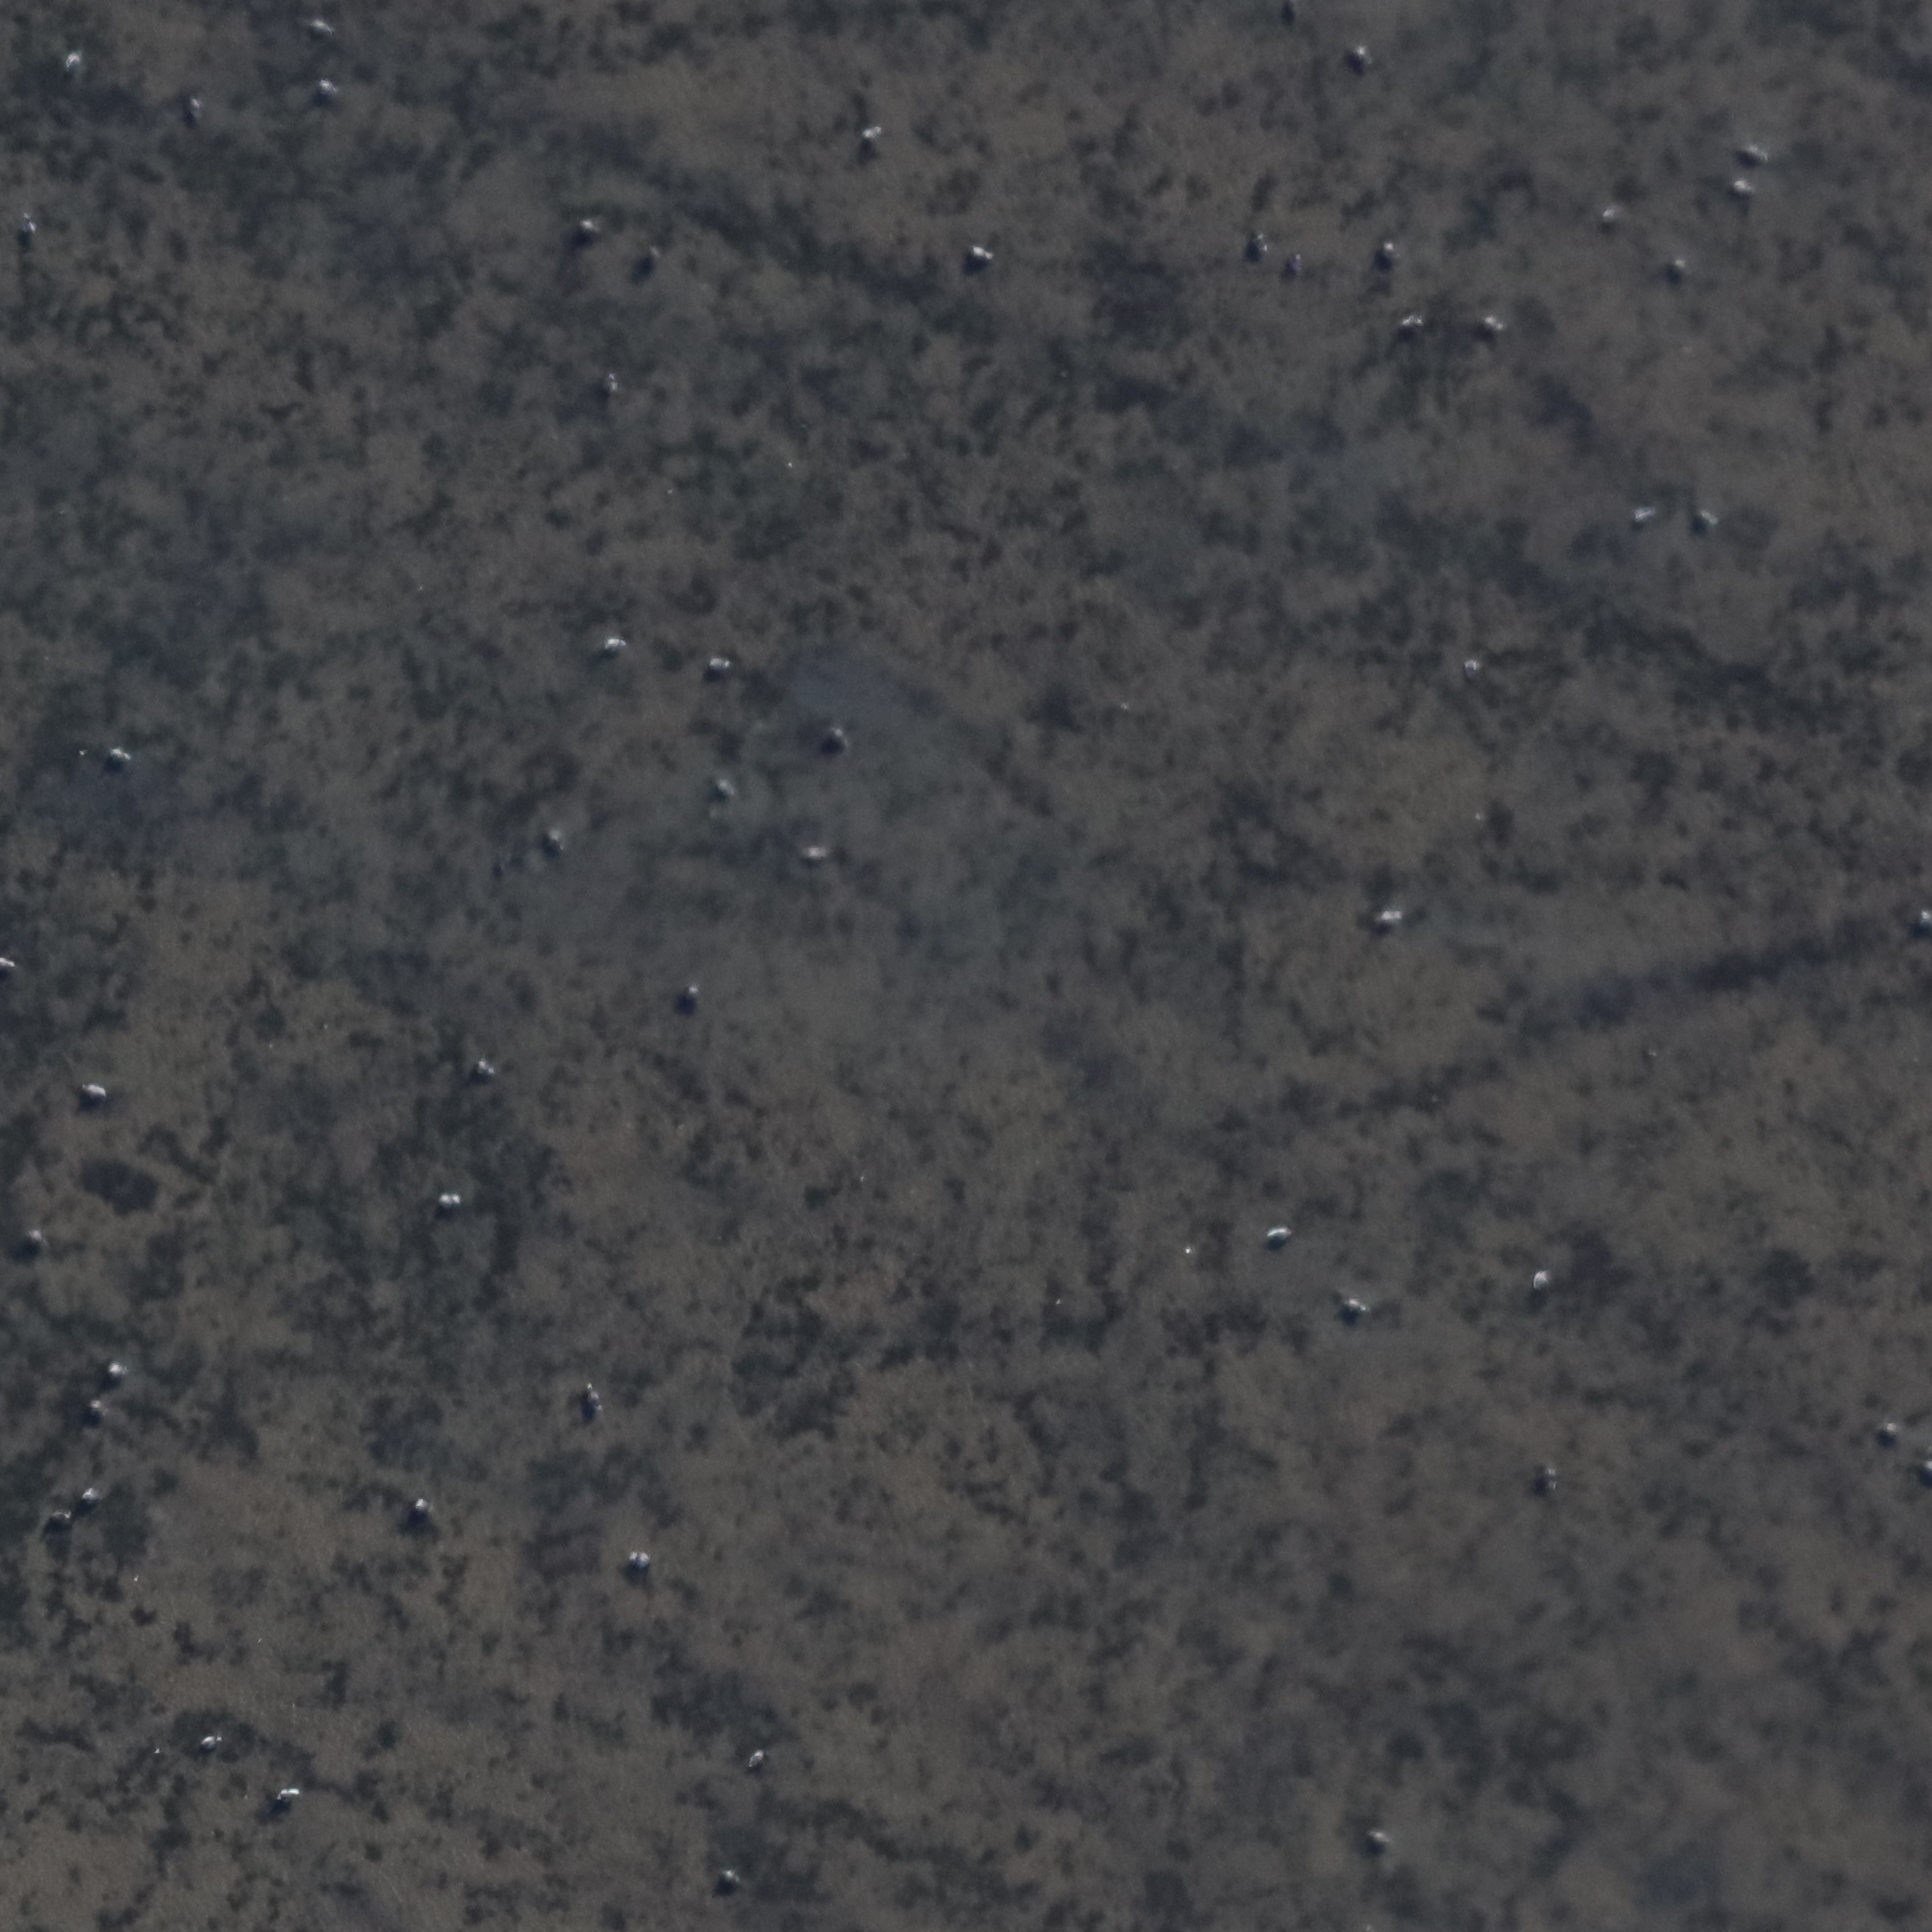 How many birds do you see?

56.